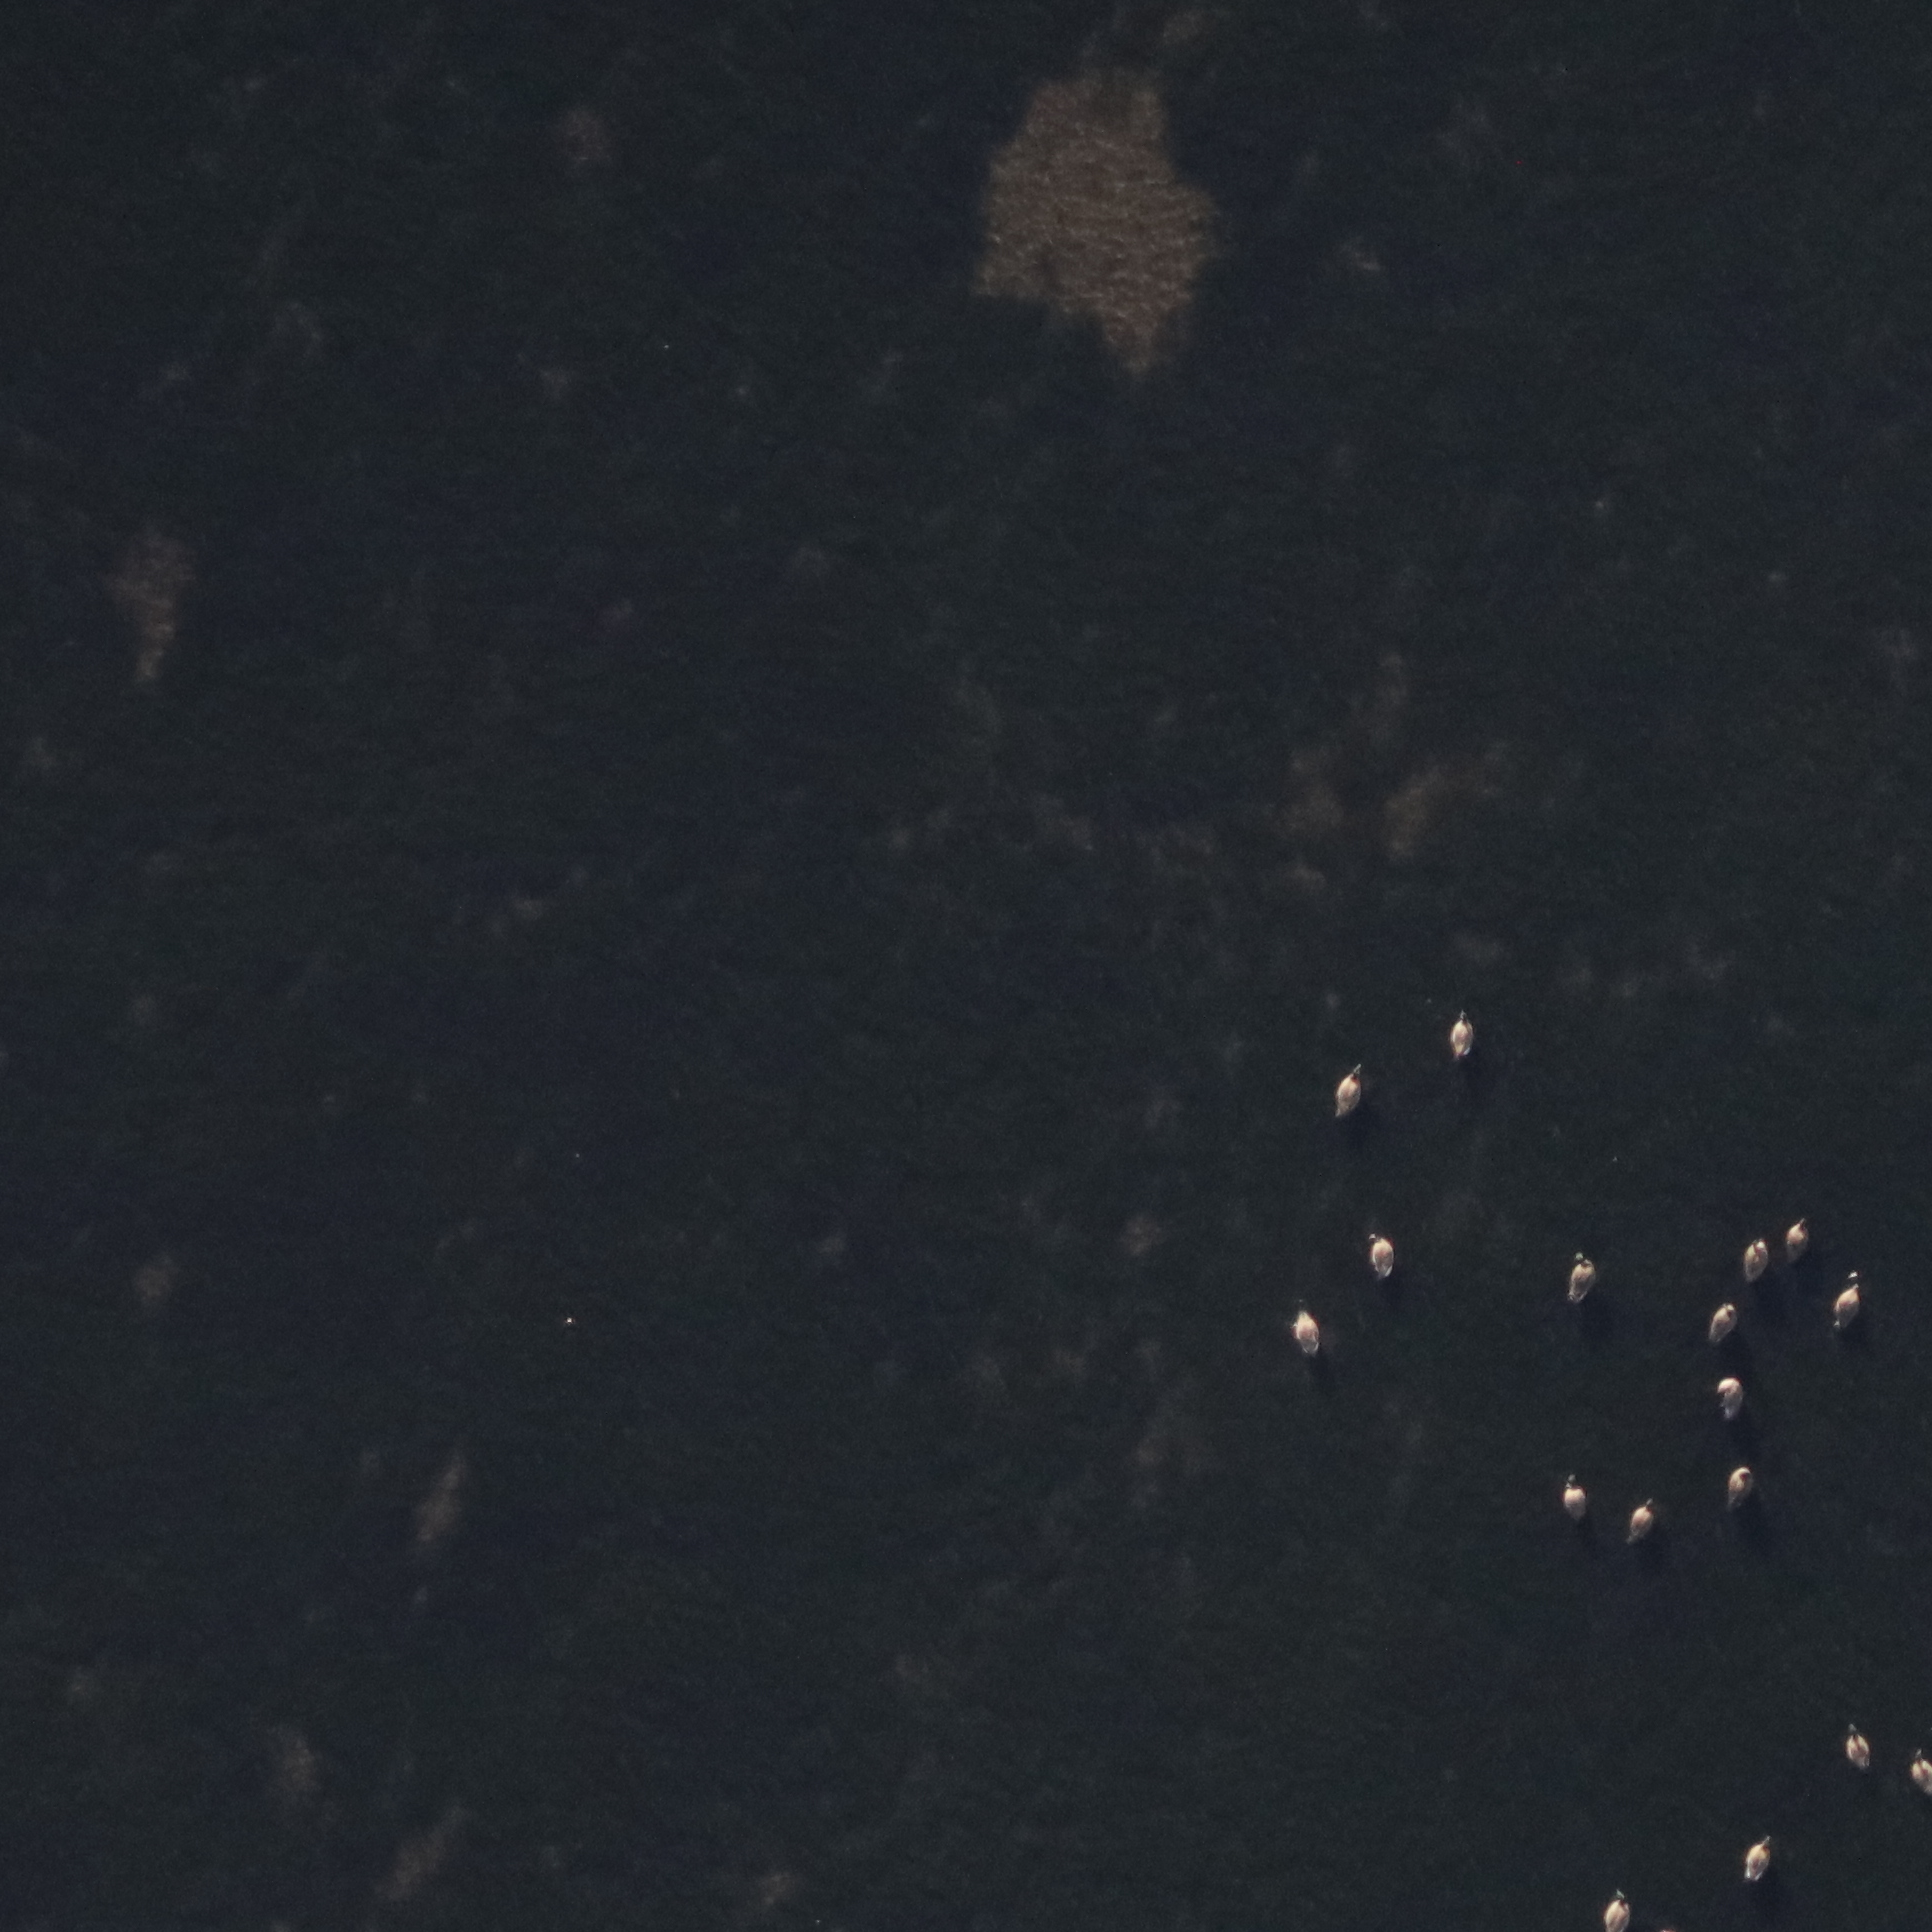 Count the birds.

17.